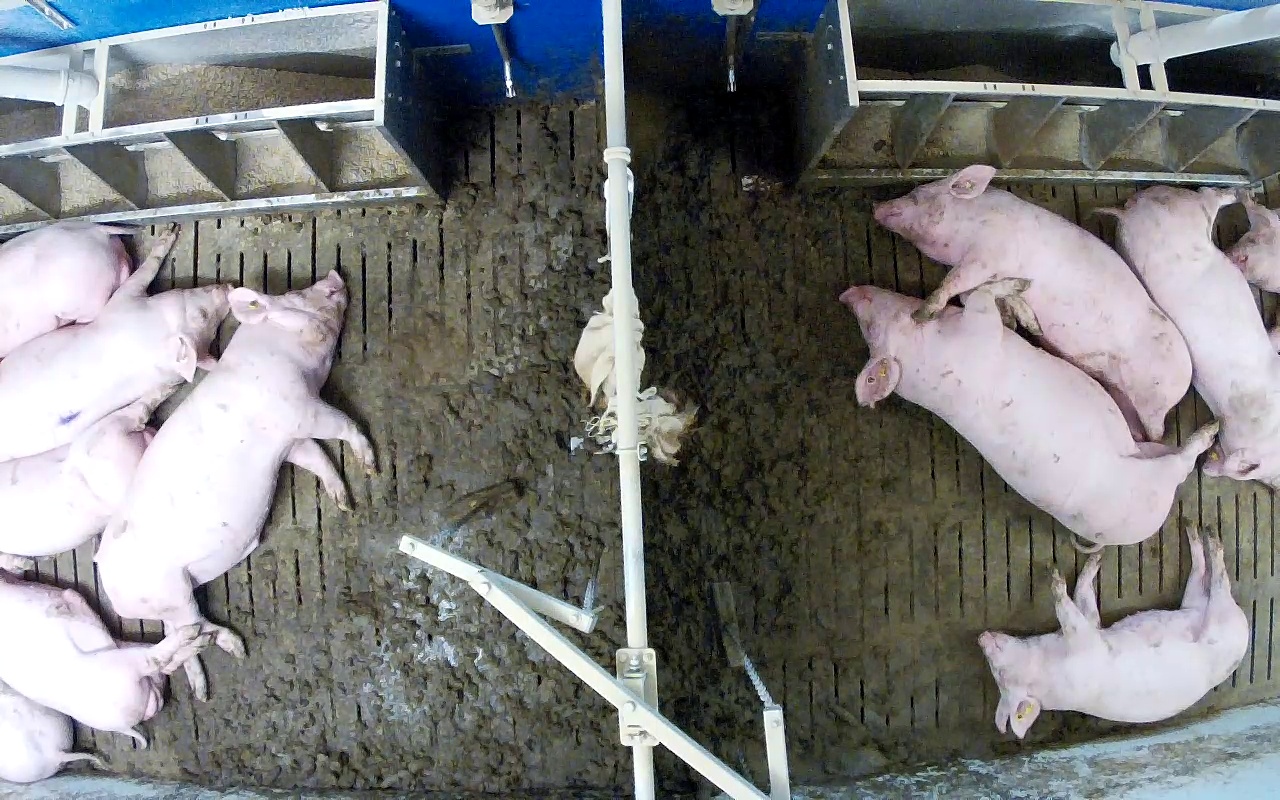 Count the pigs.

11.